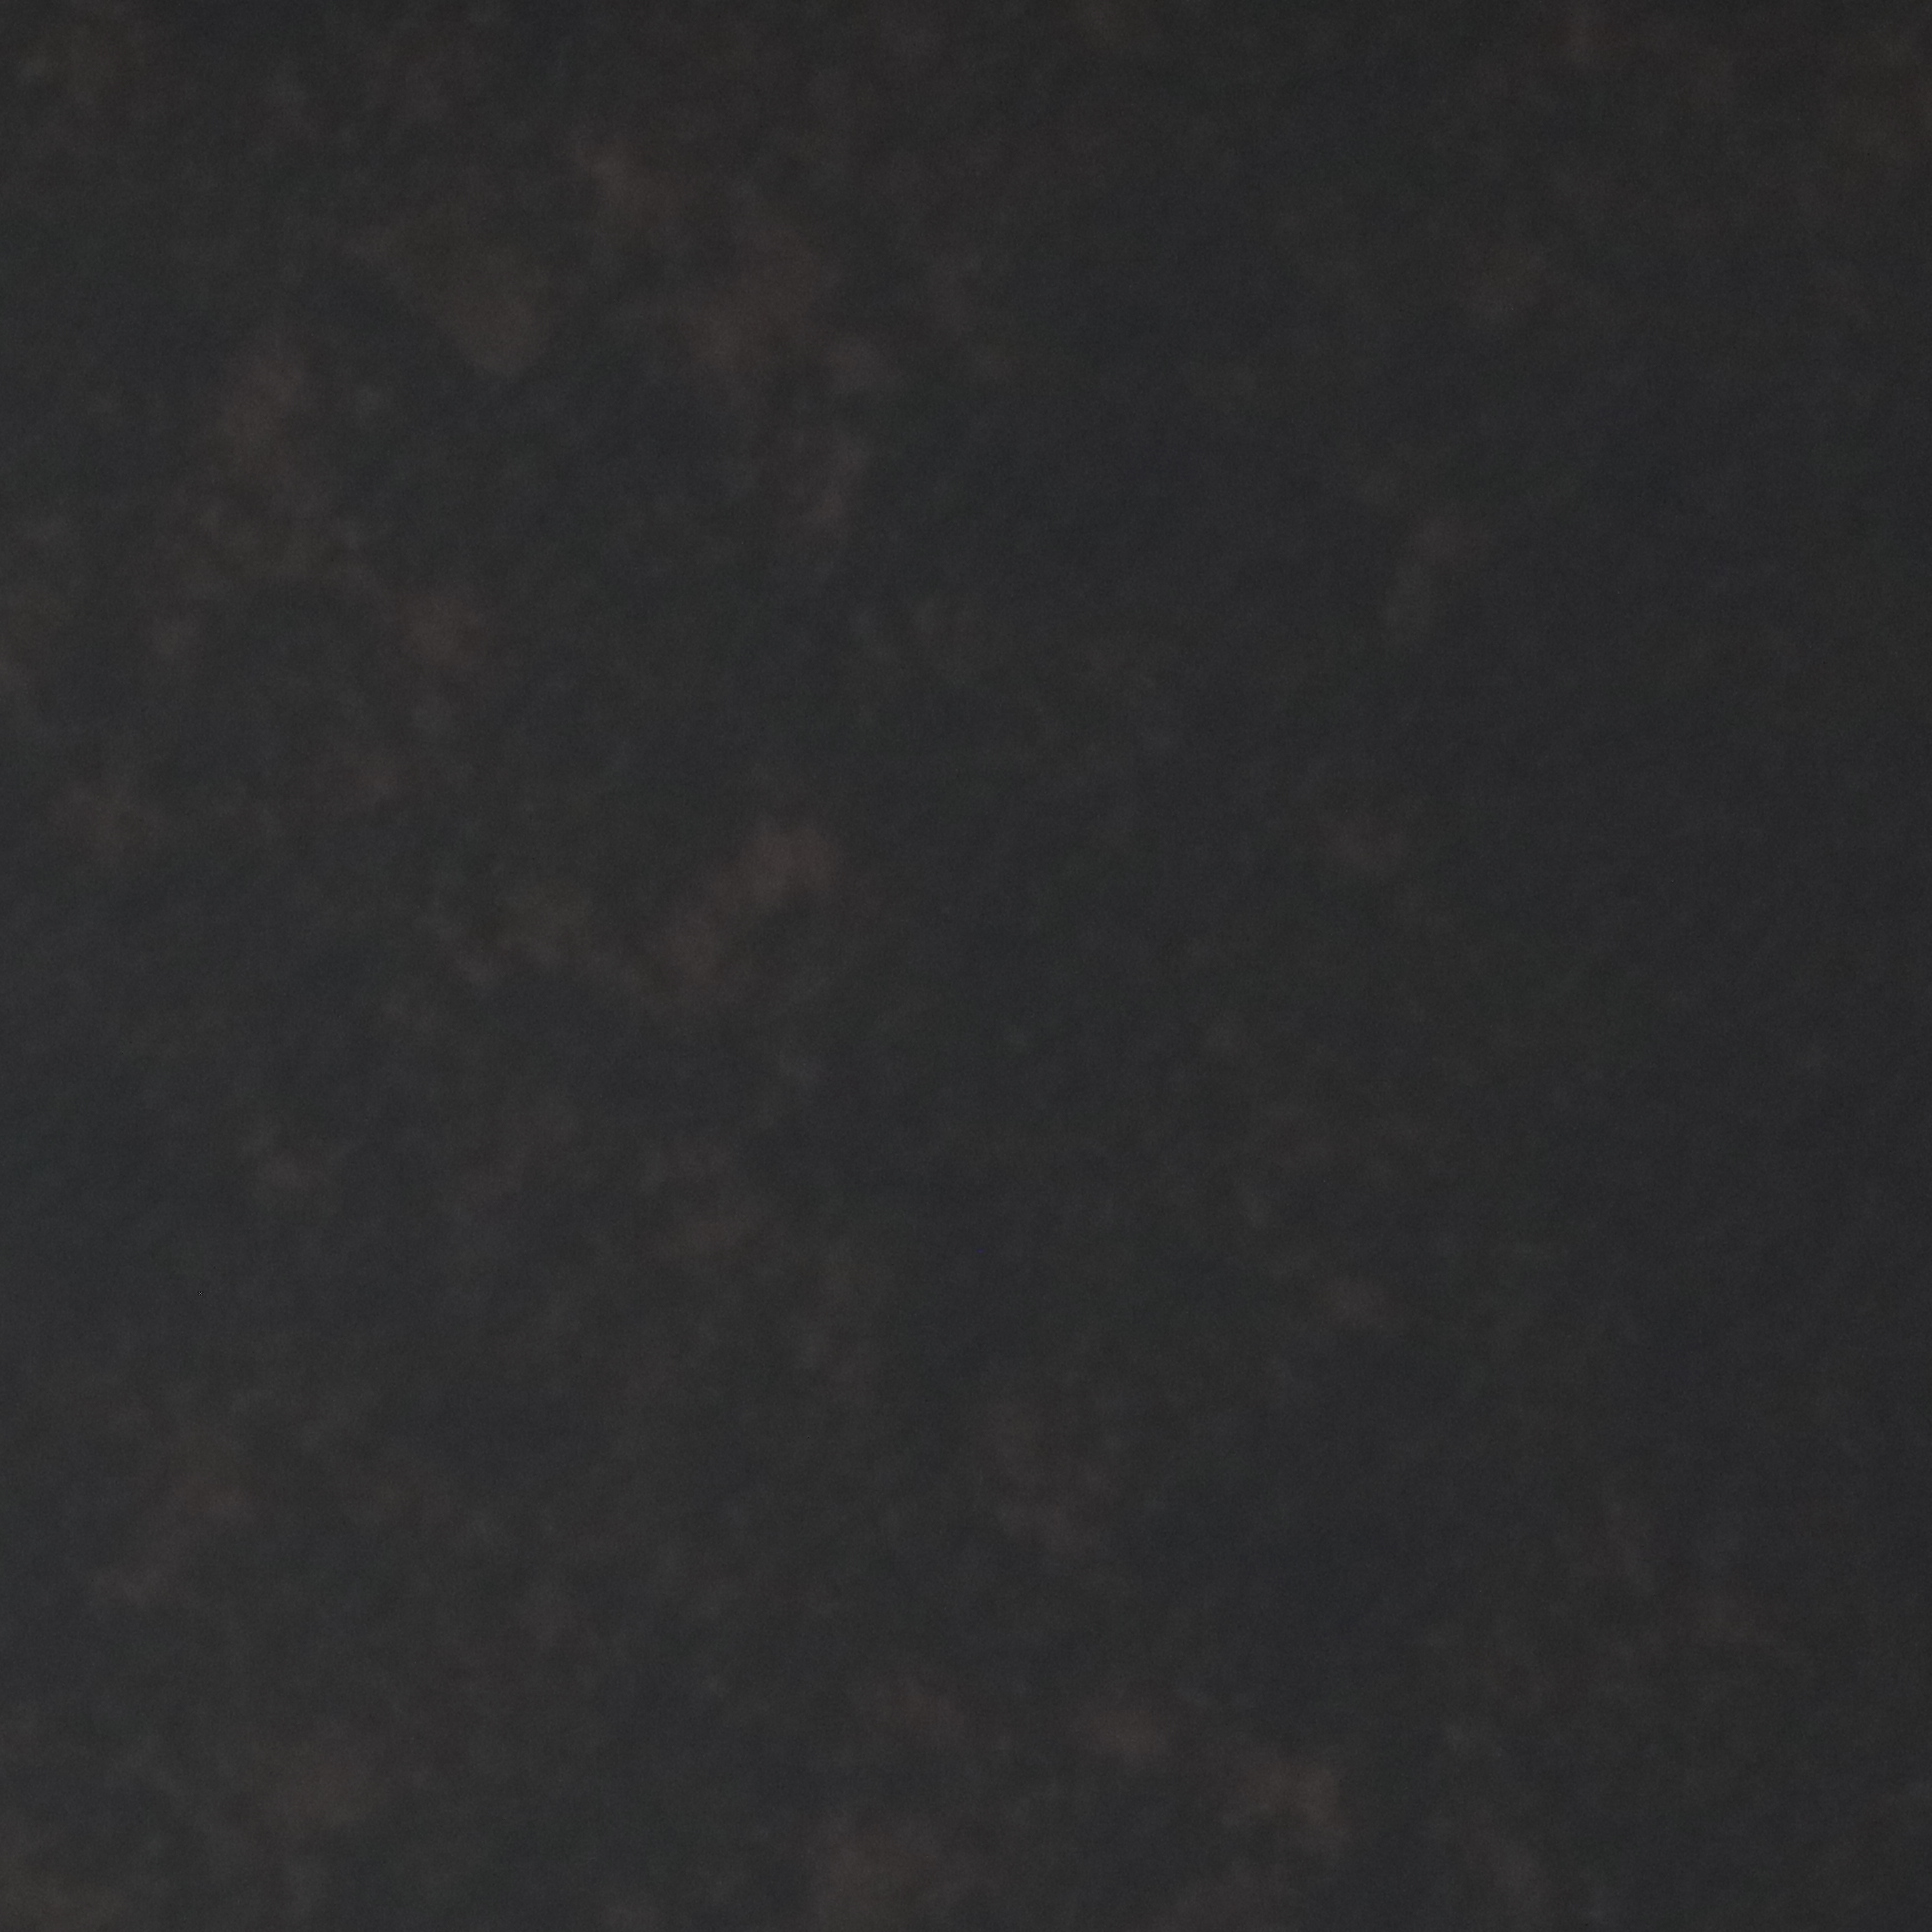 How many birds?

0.